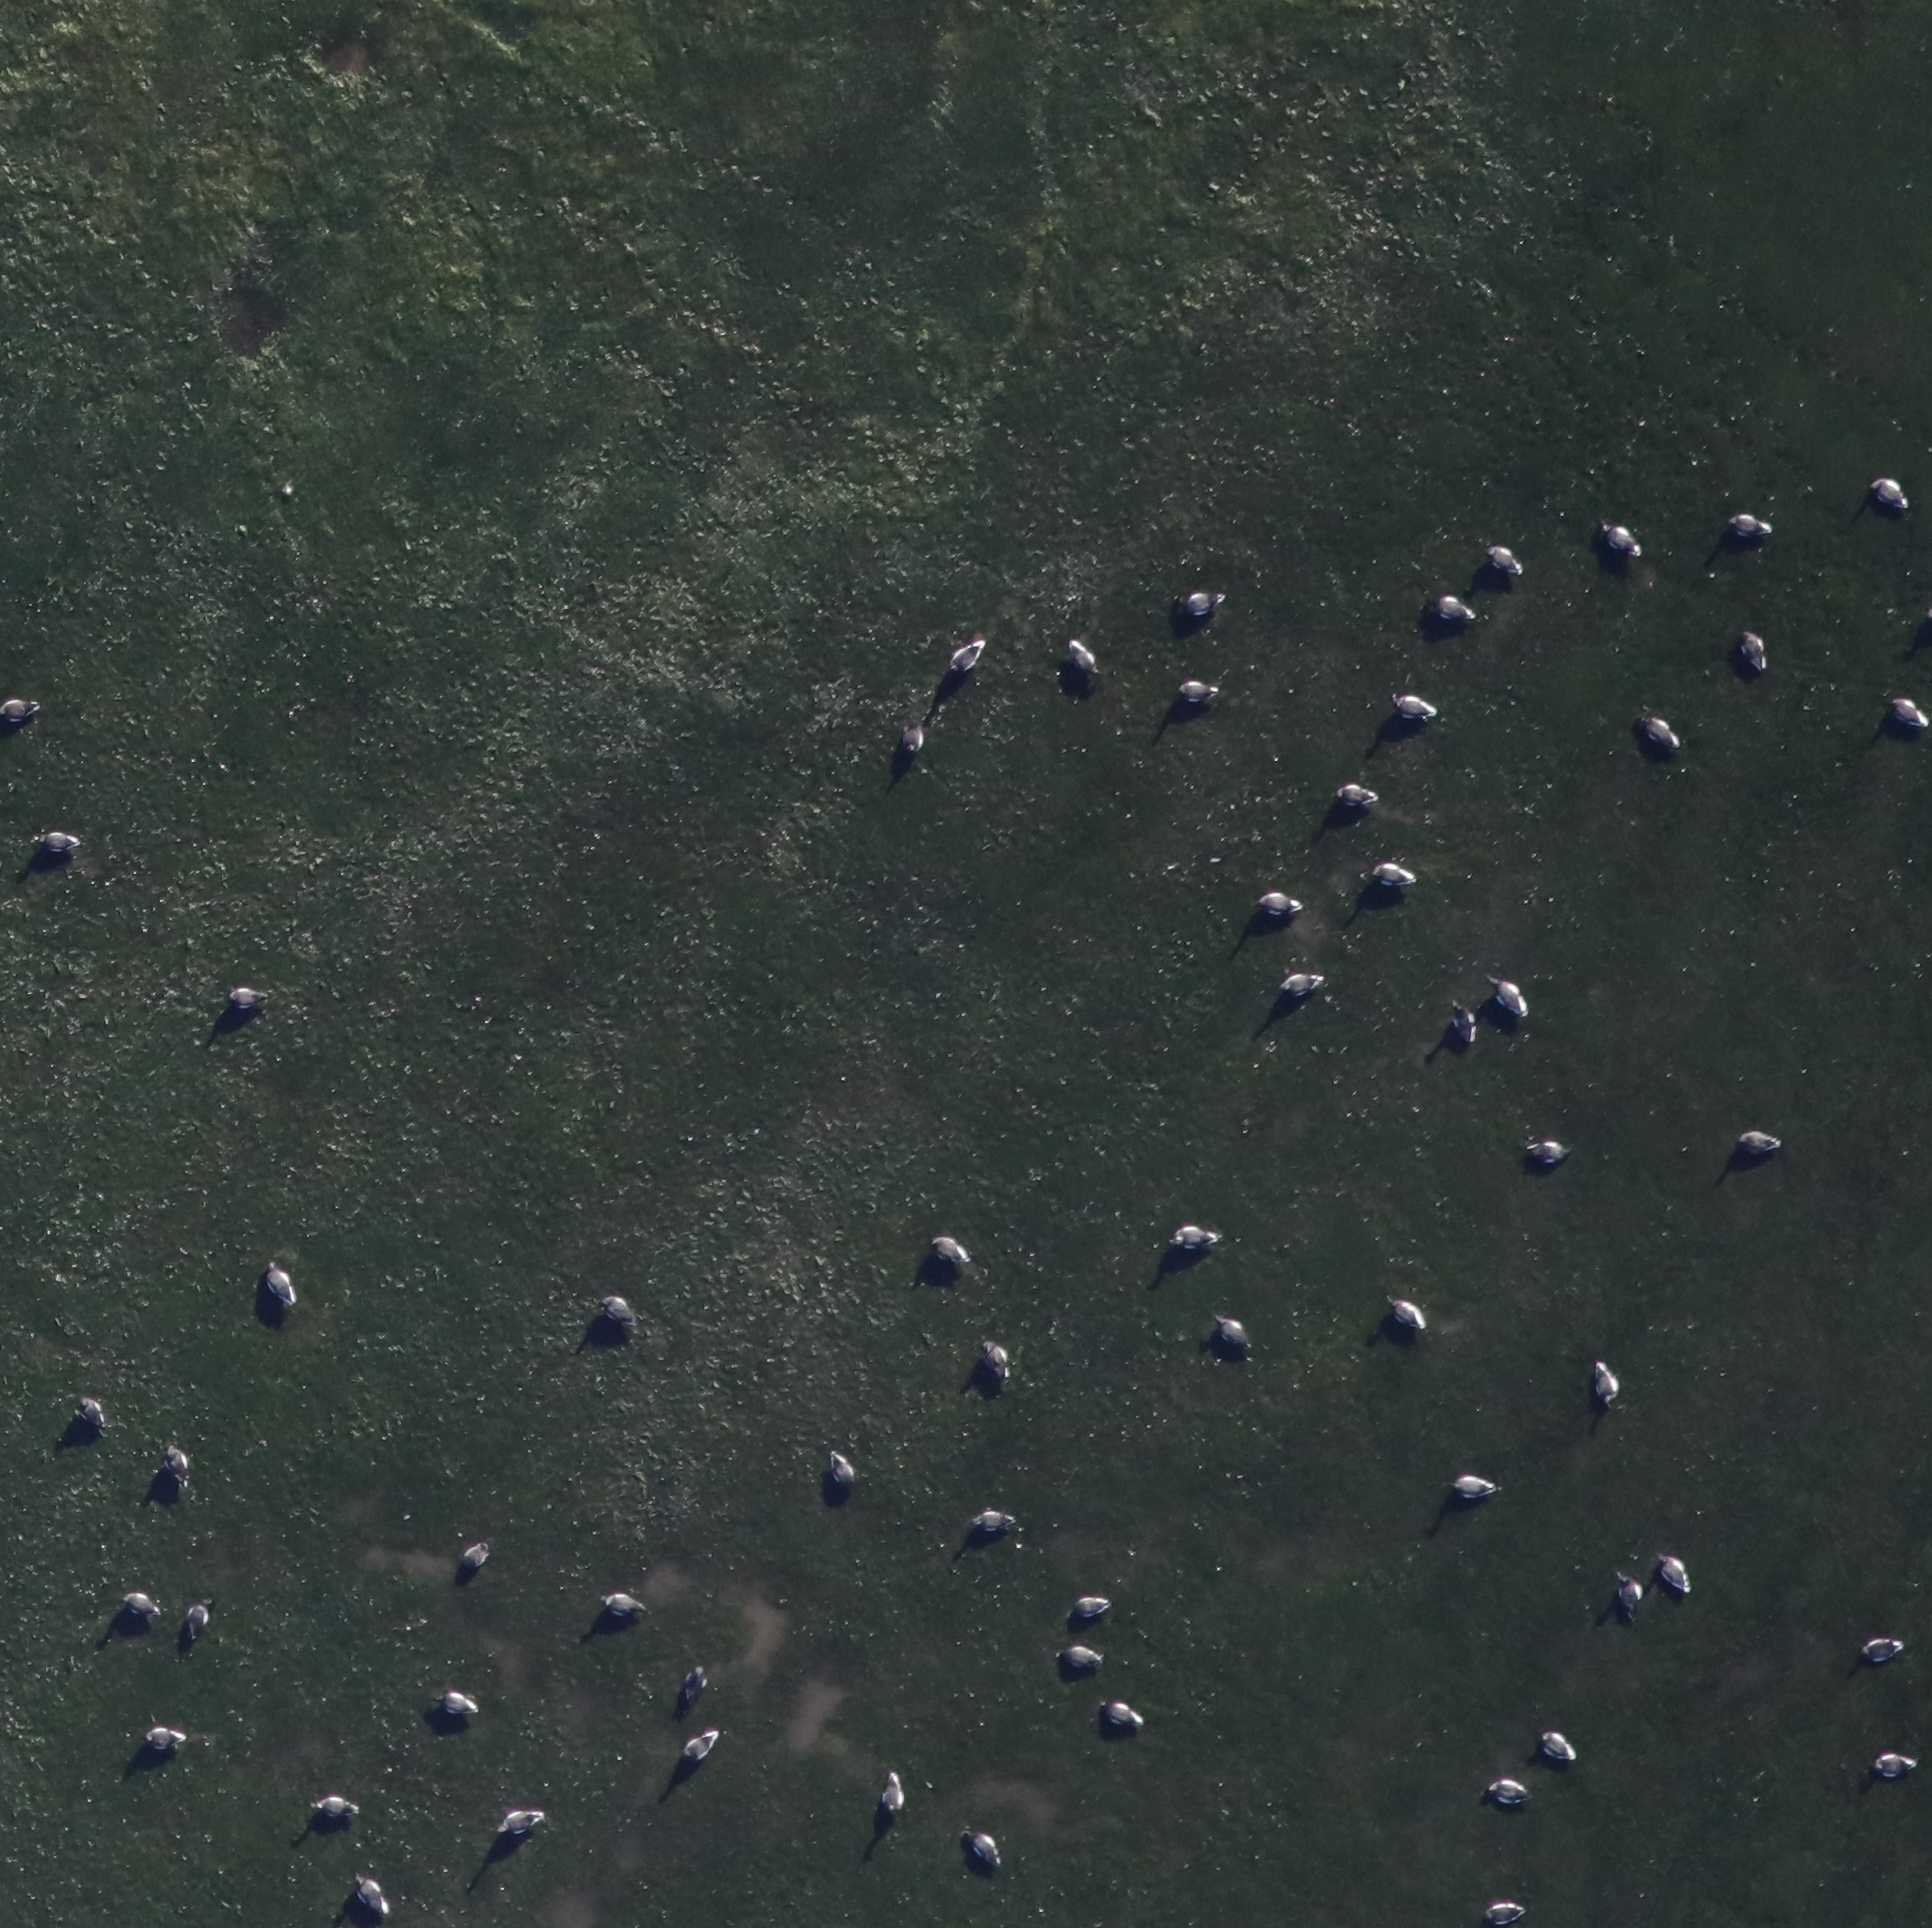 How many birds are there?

61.